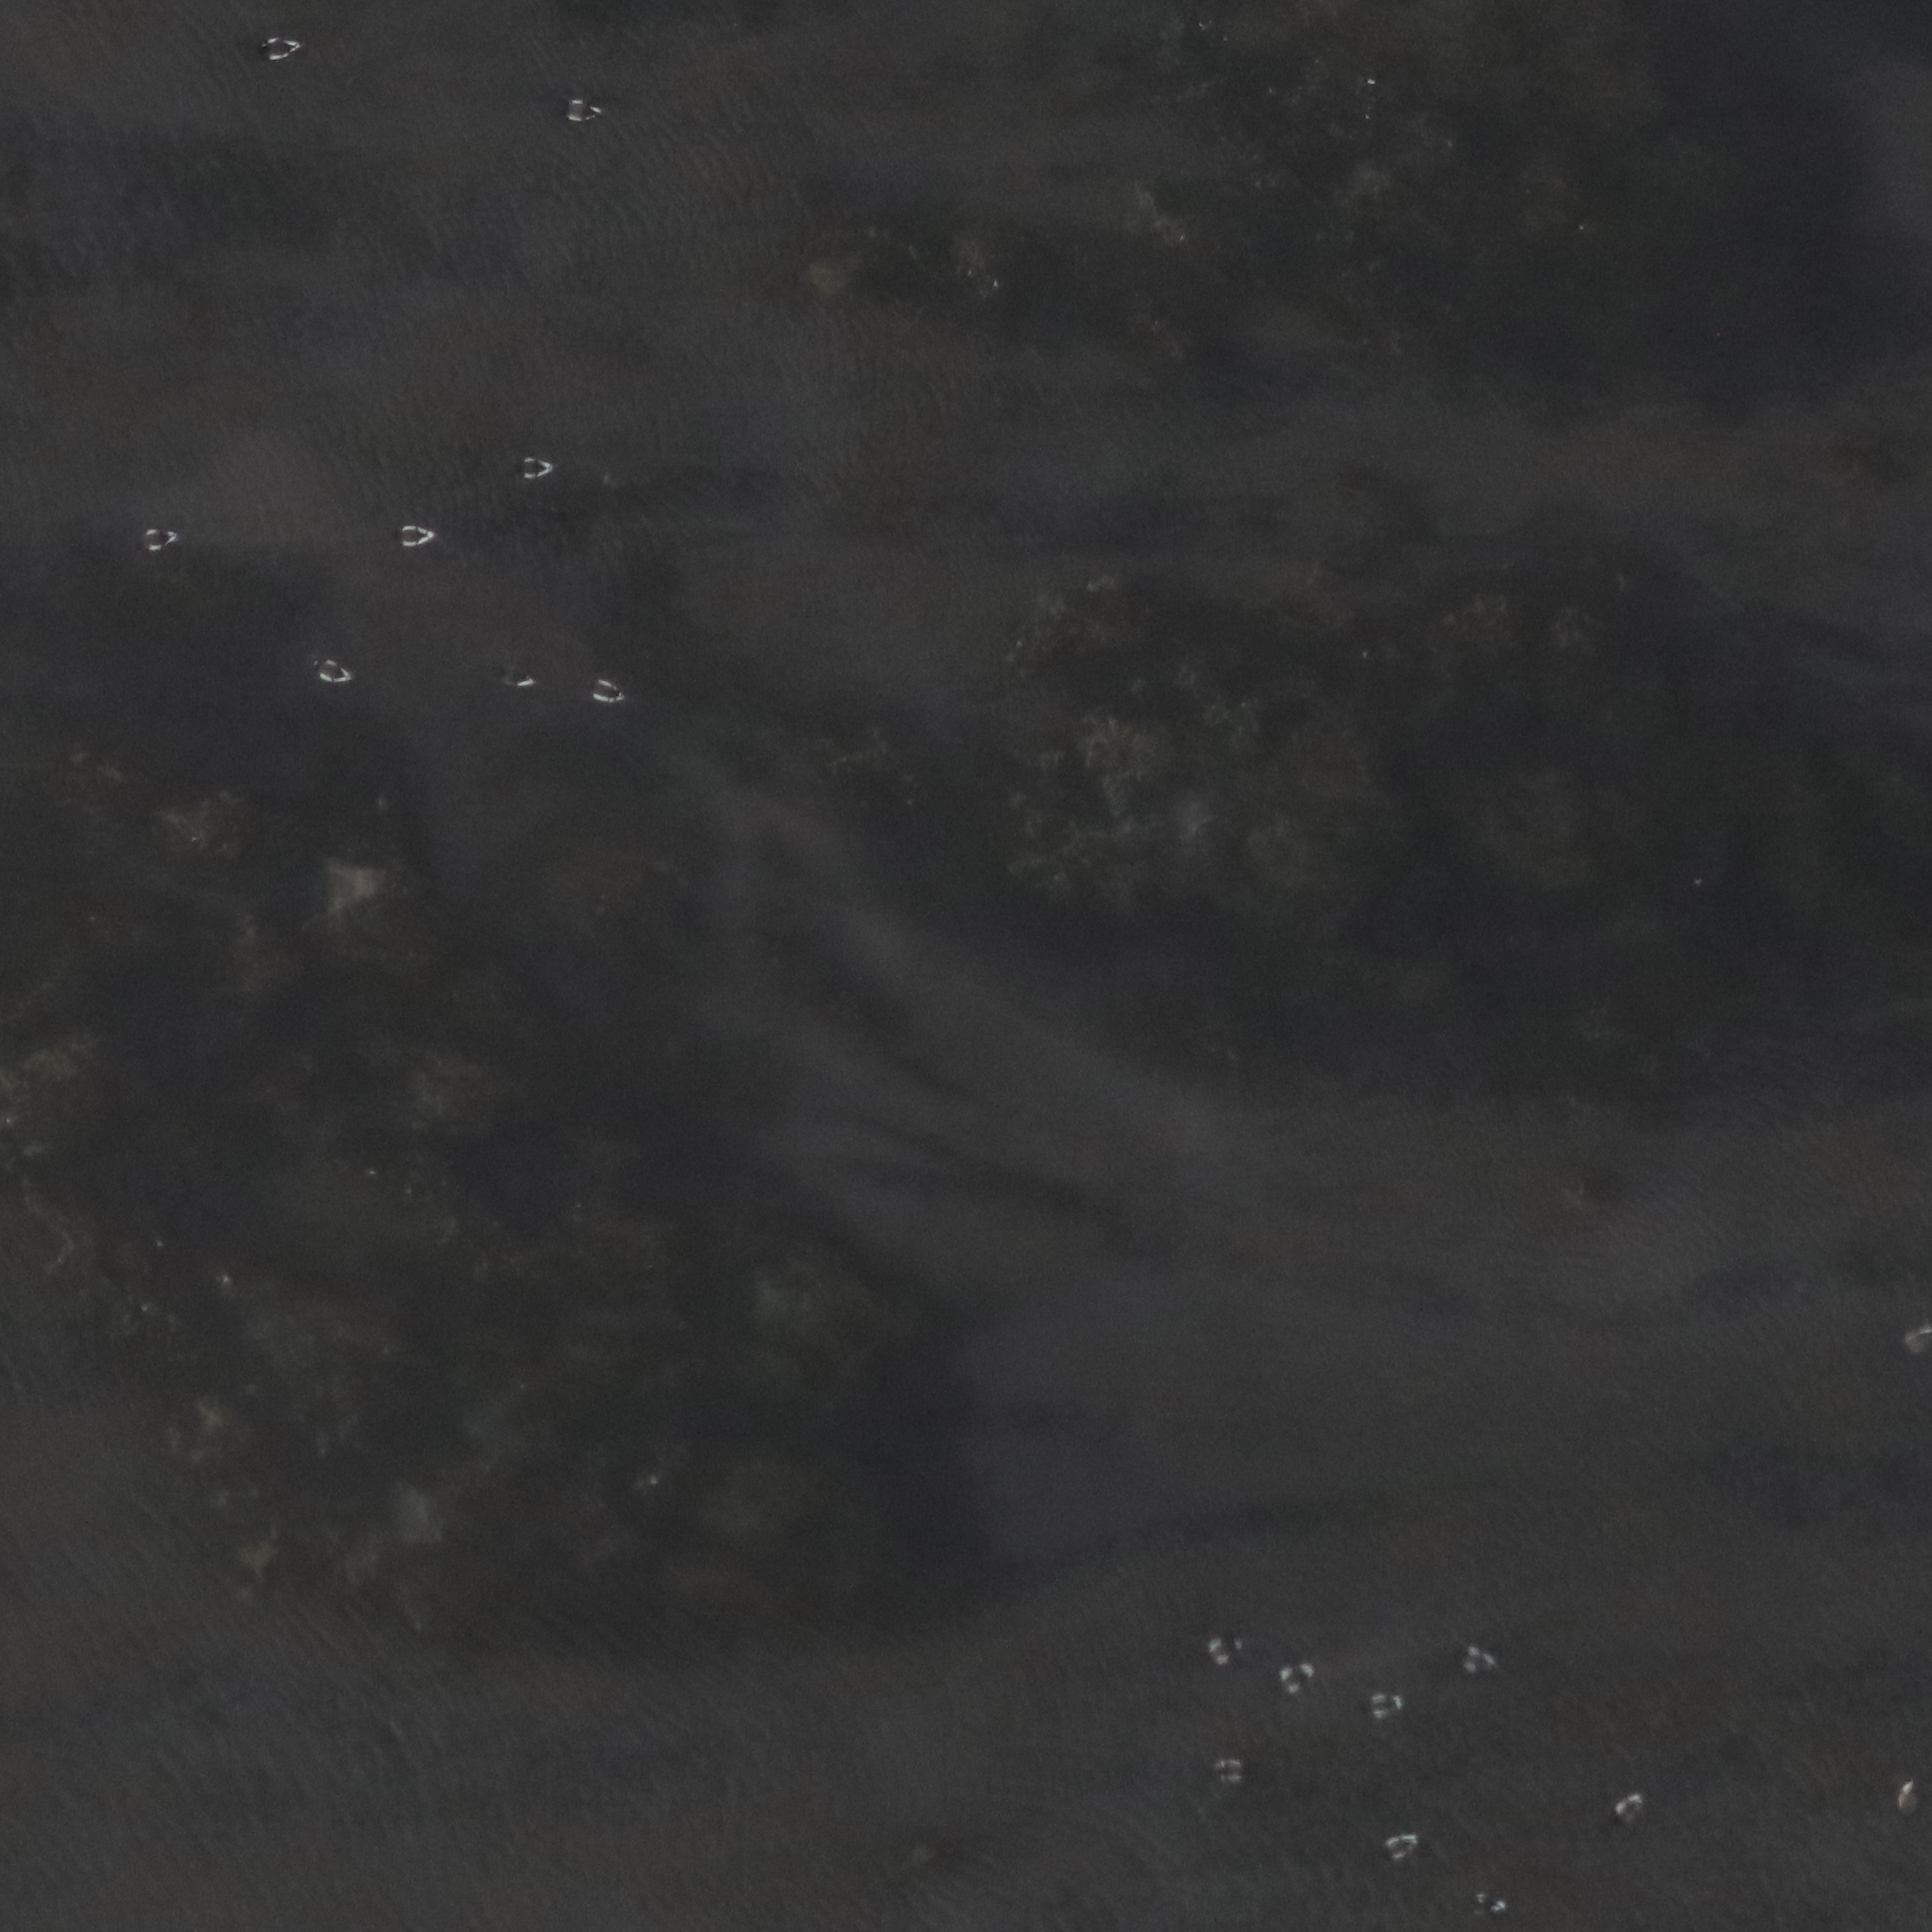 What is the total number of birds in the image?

18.